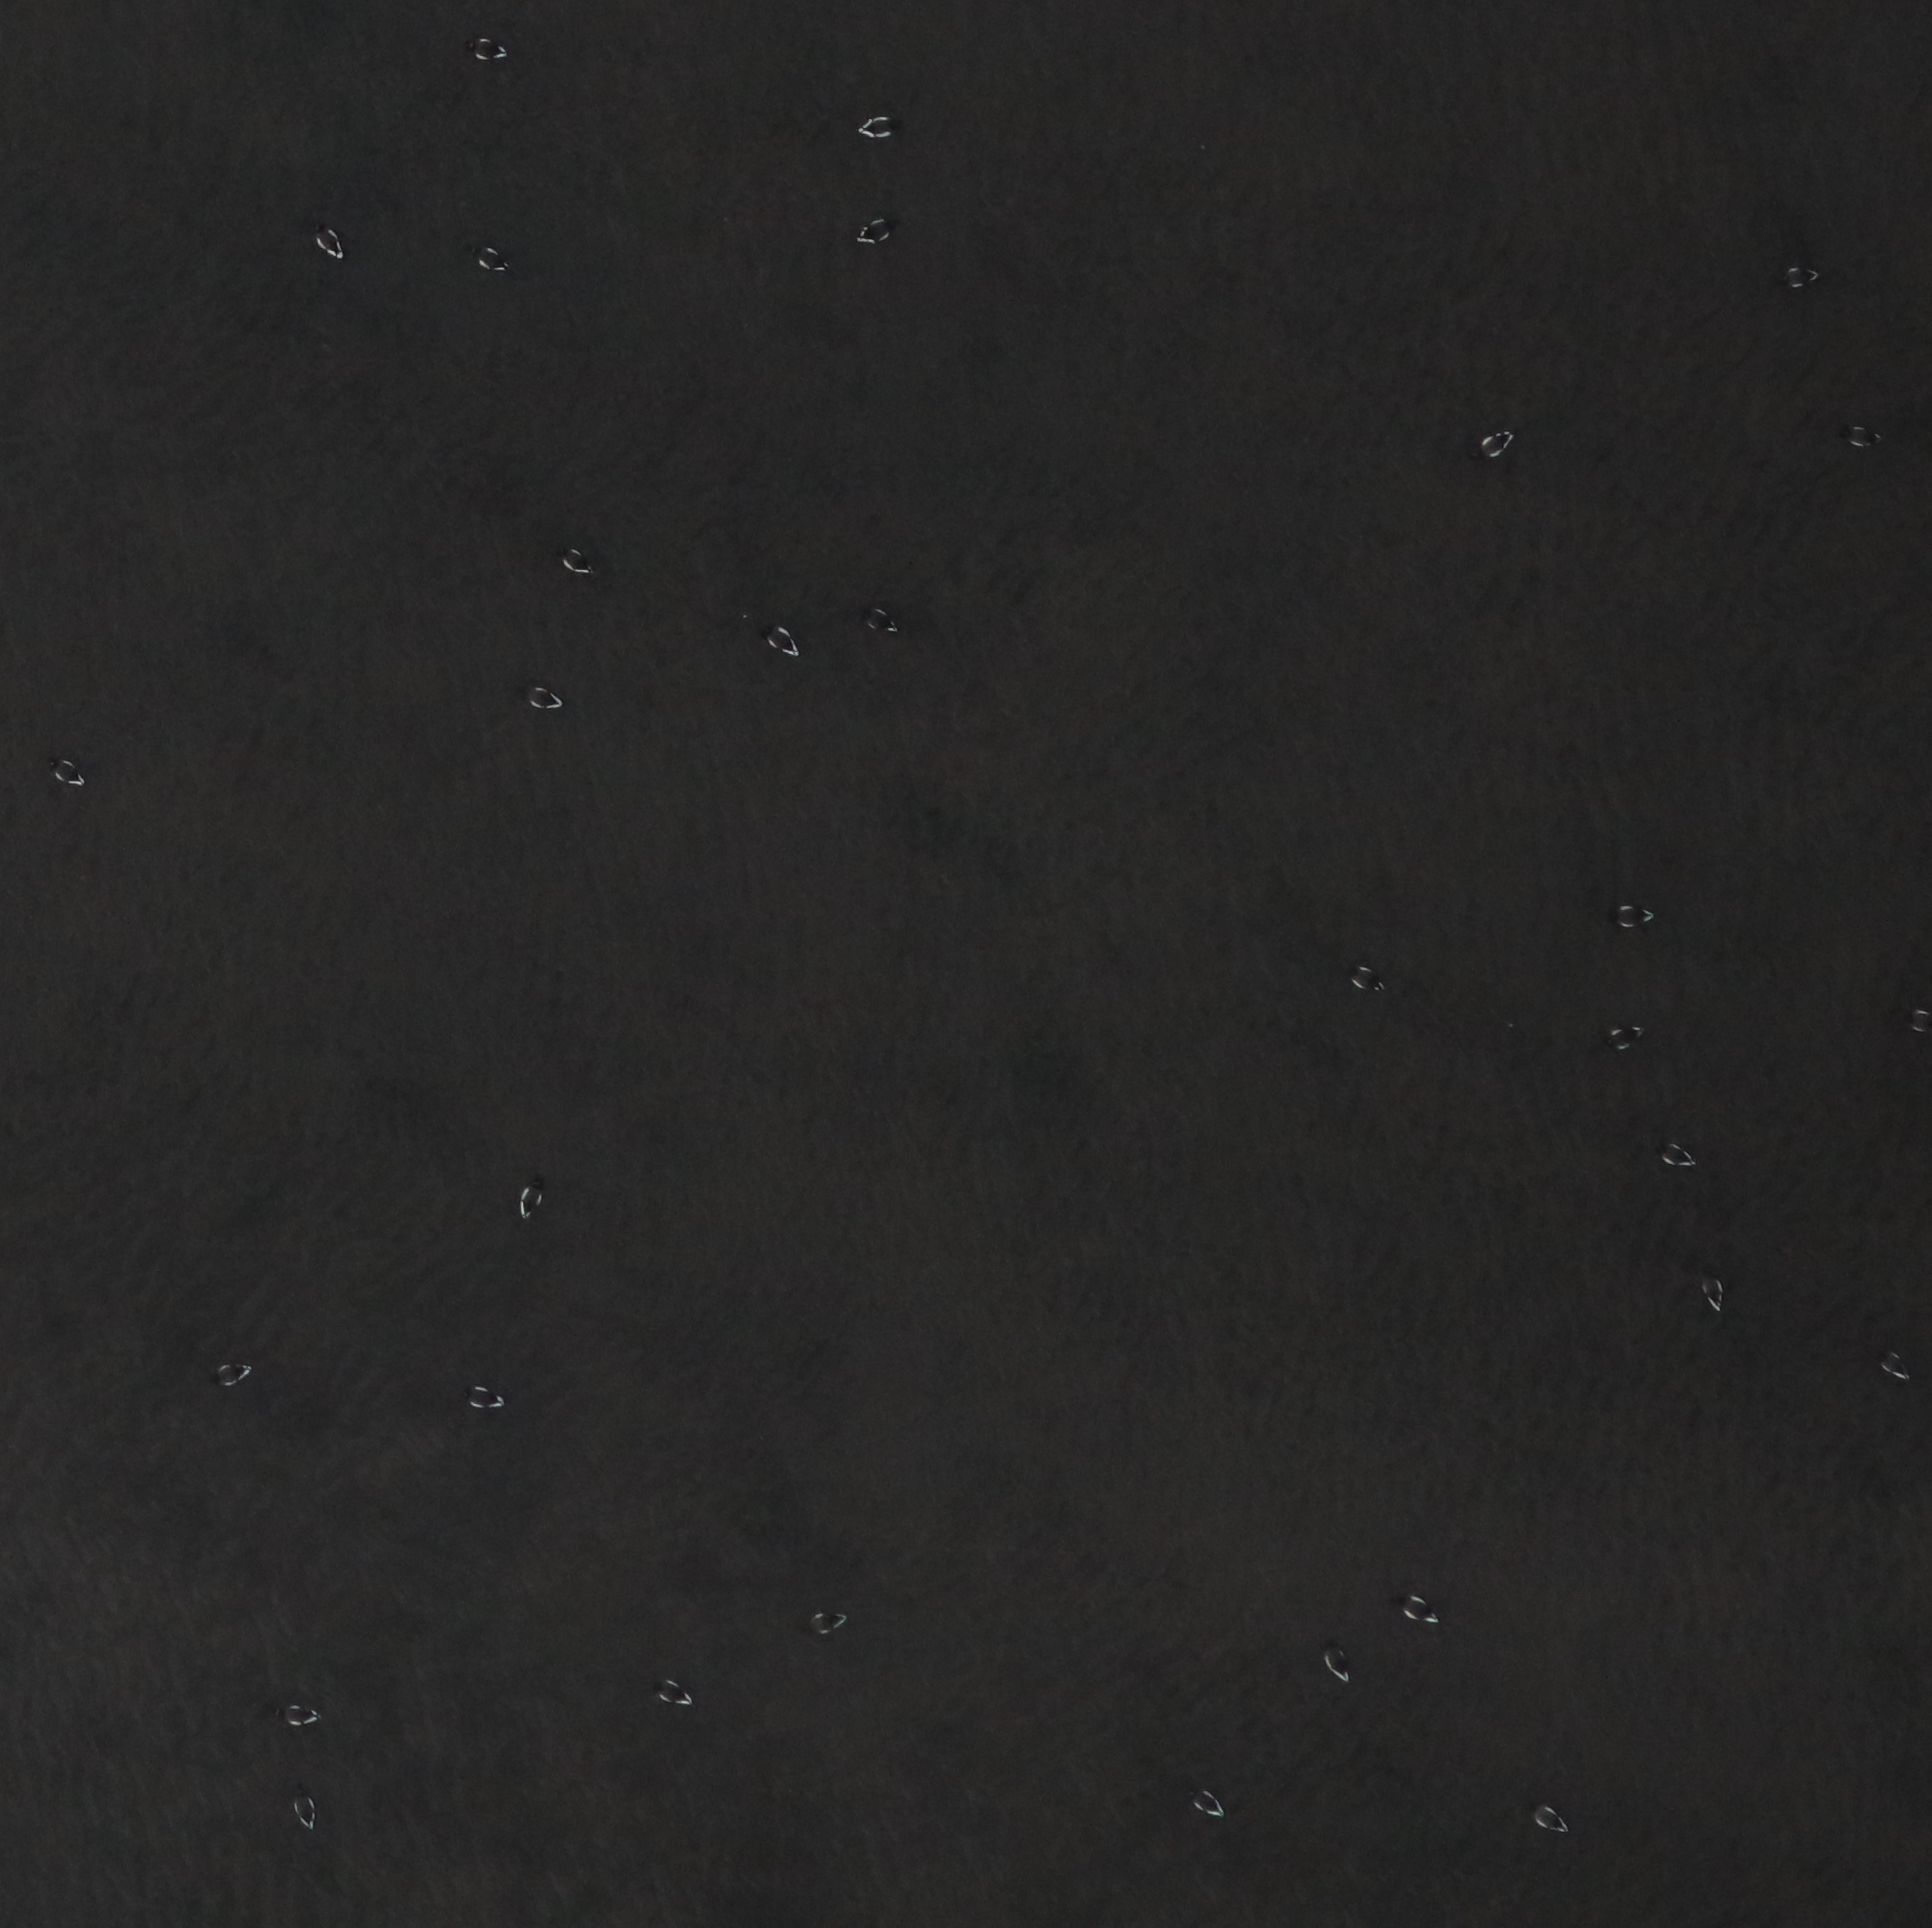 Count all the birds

31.